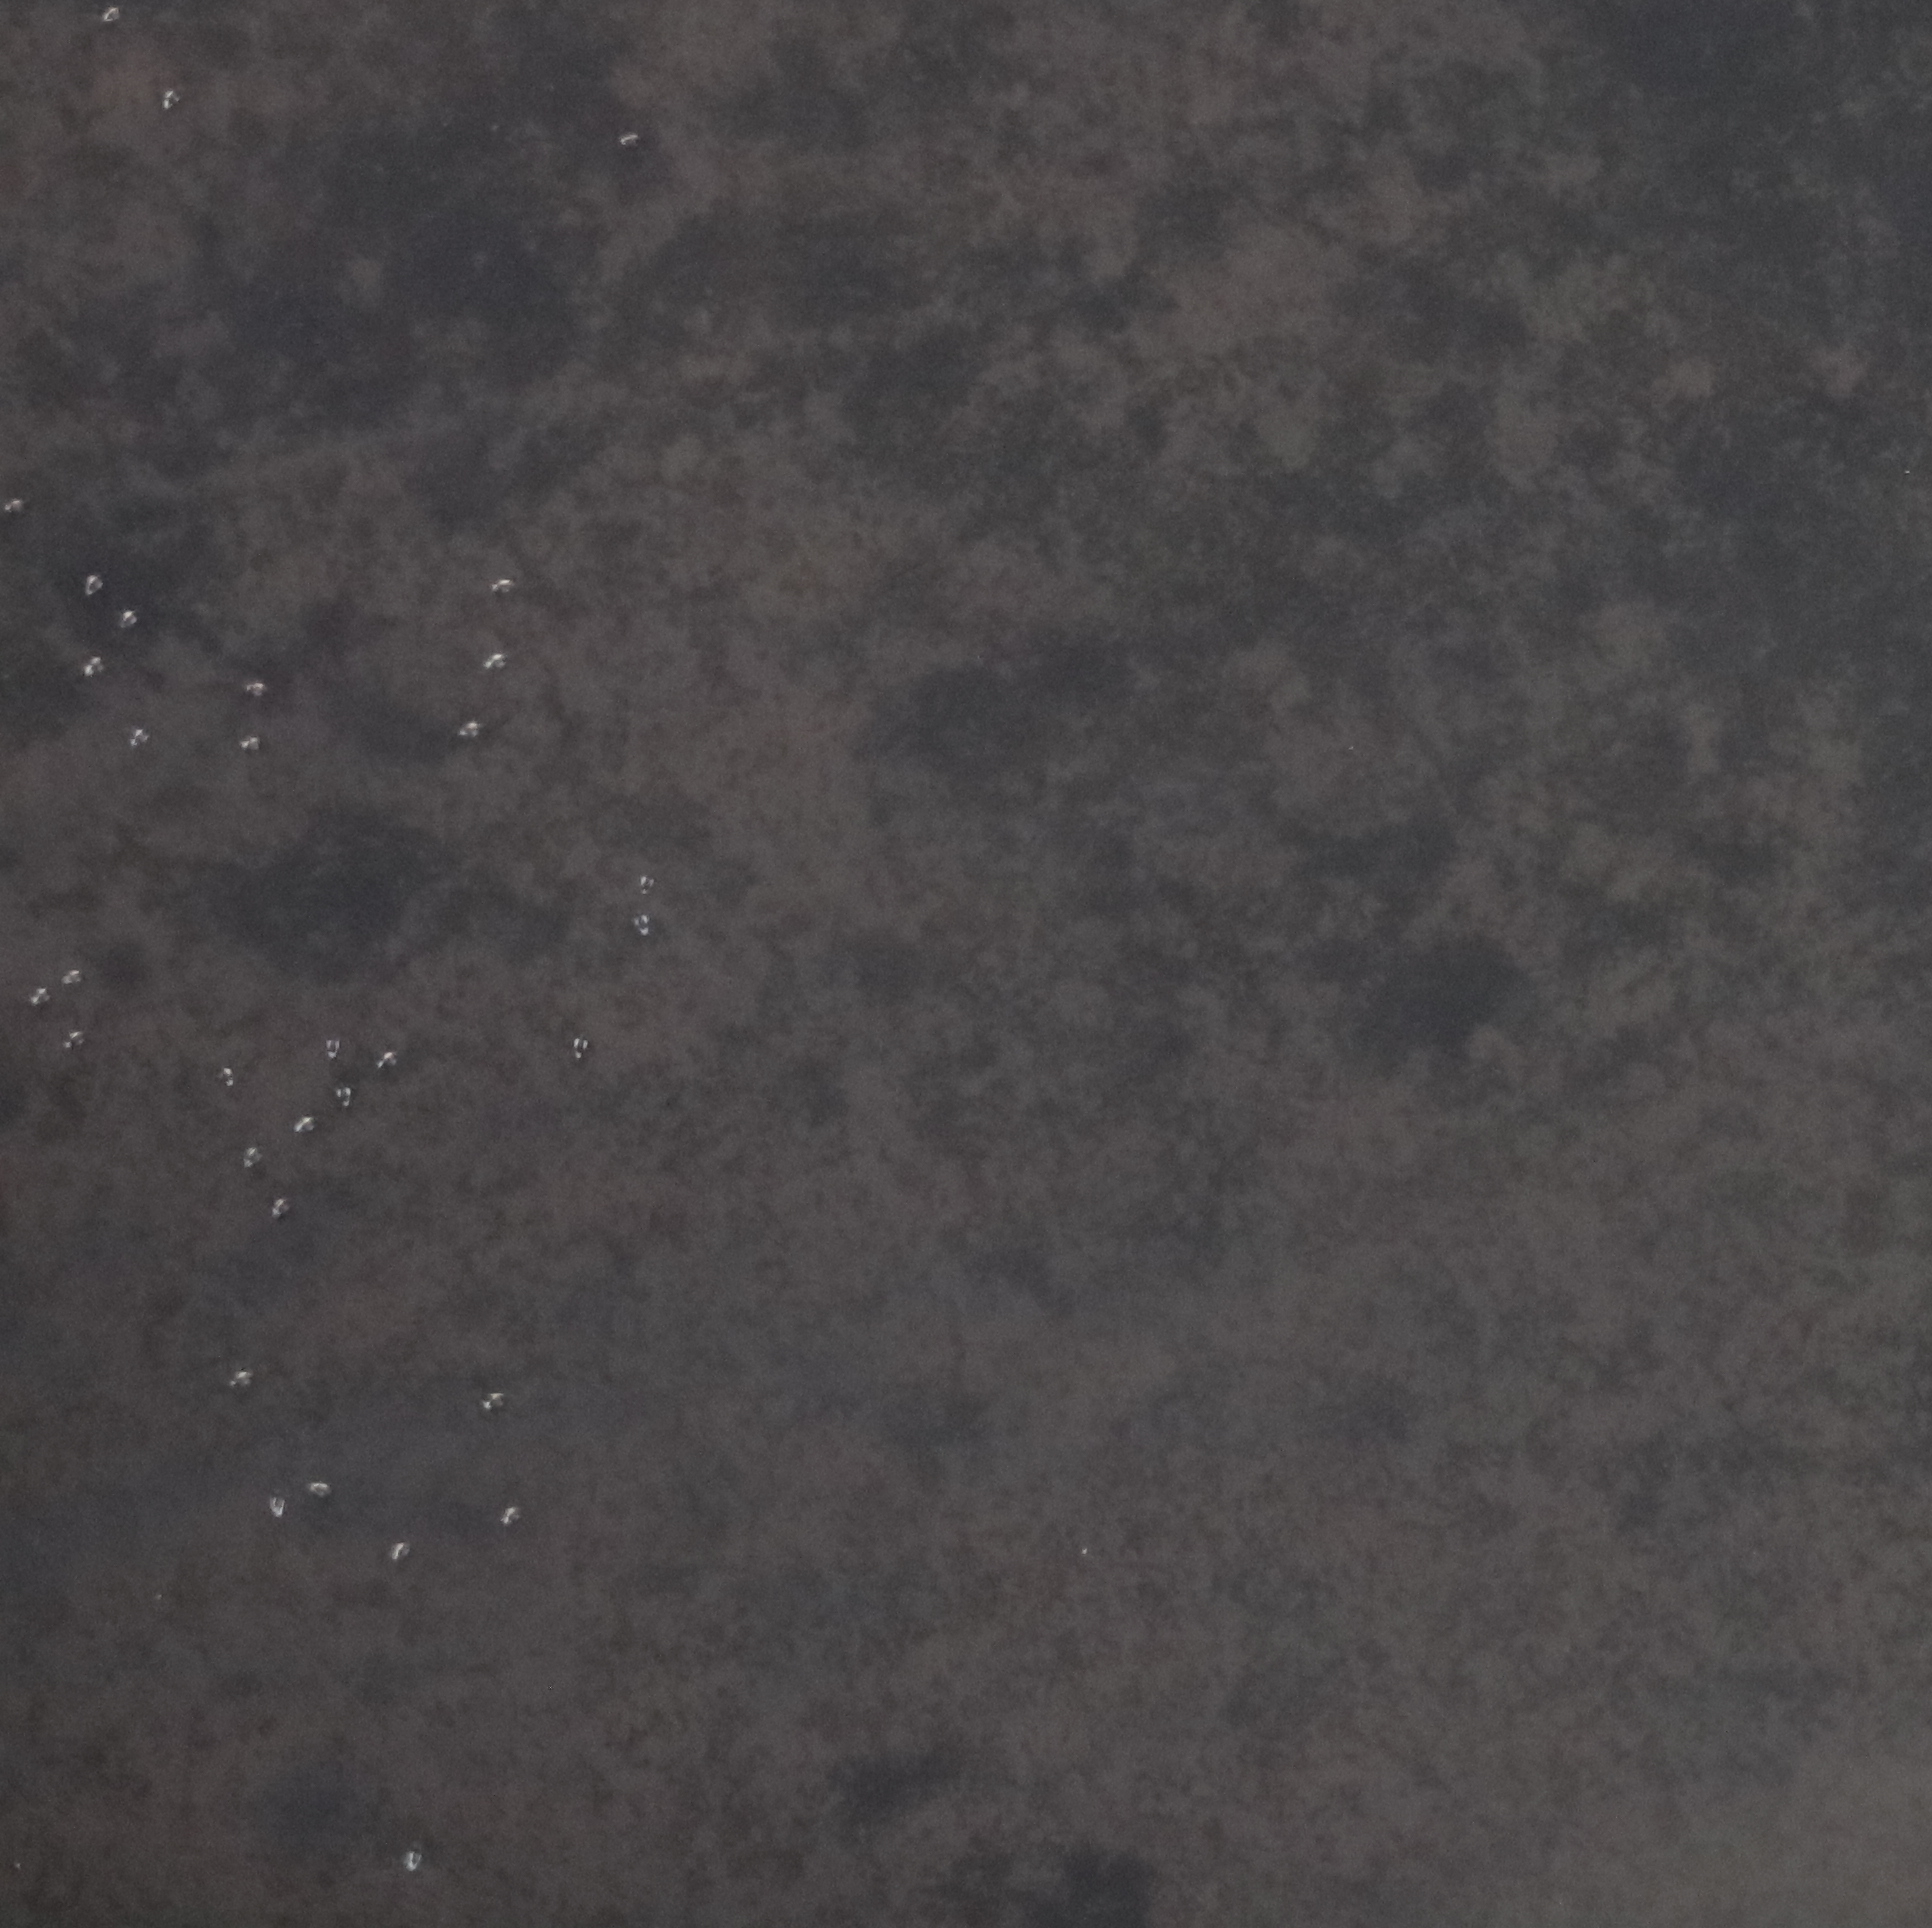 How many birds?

33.